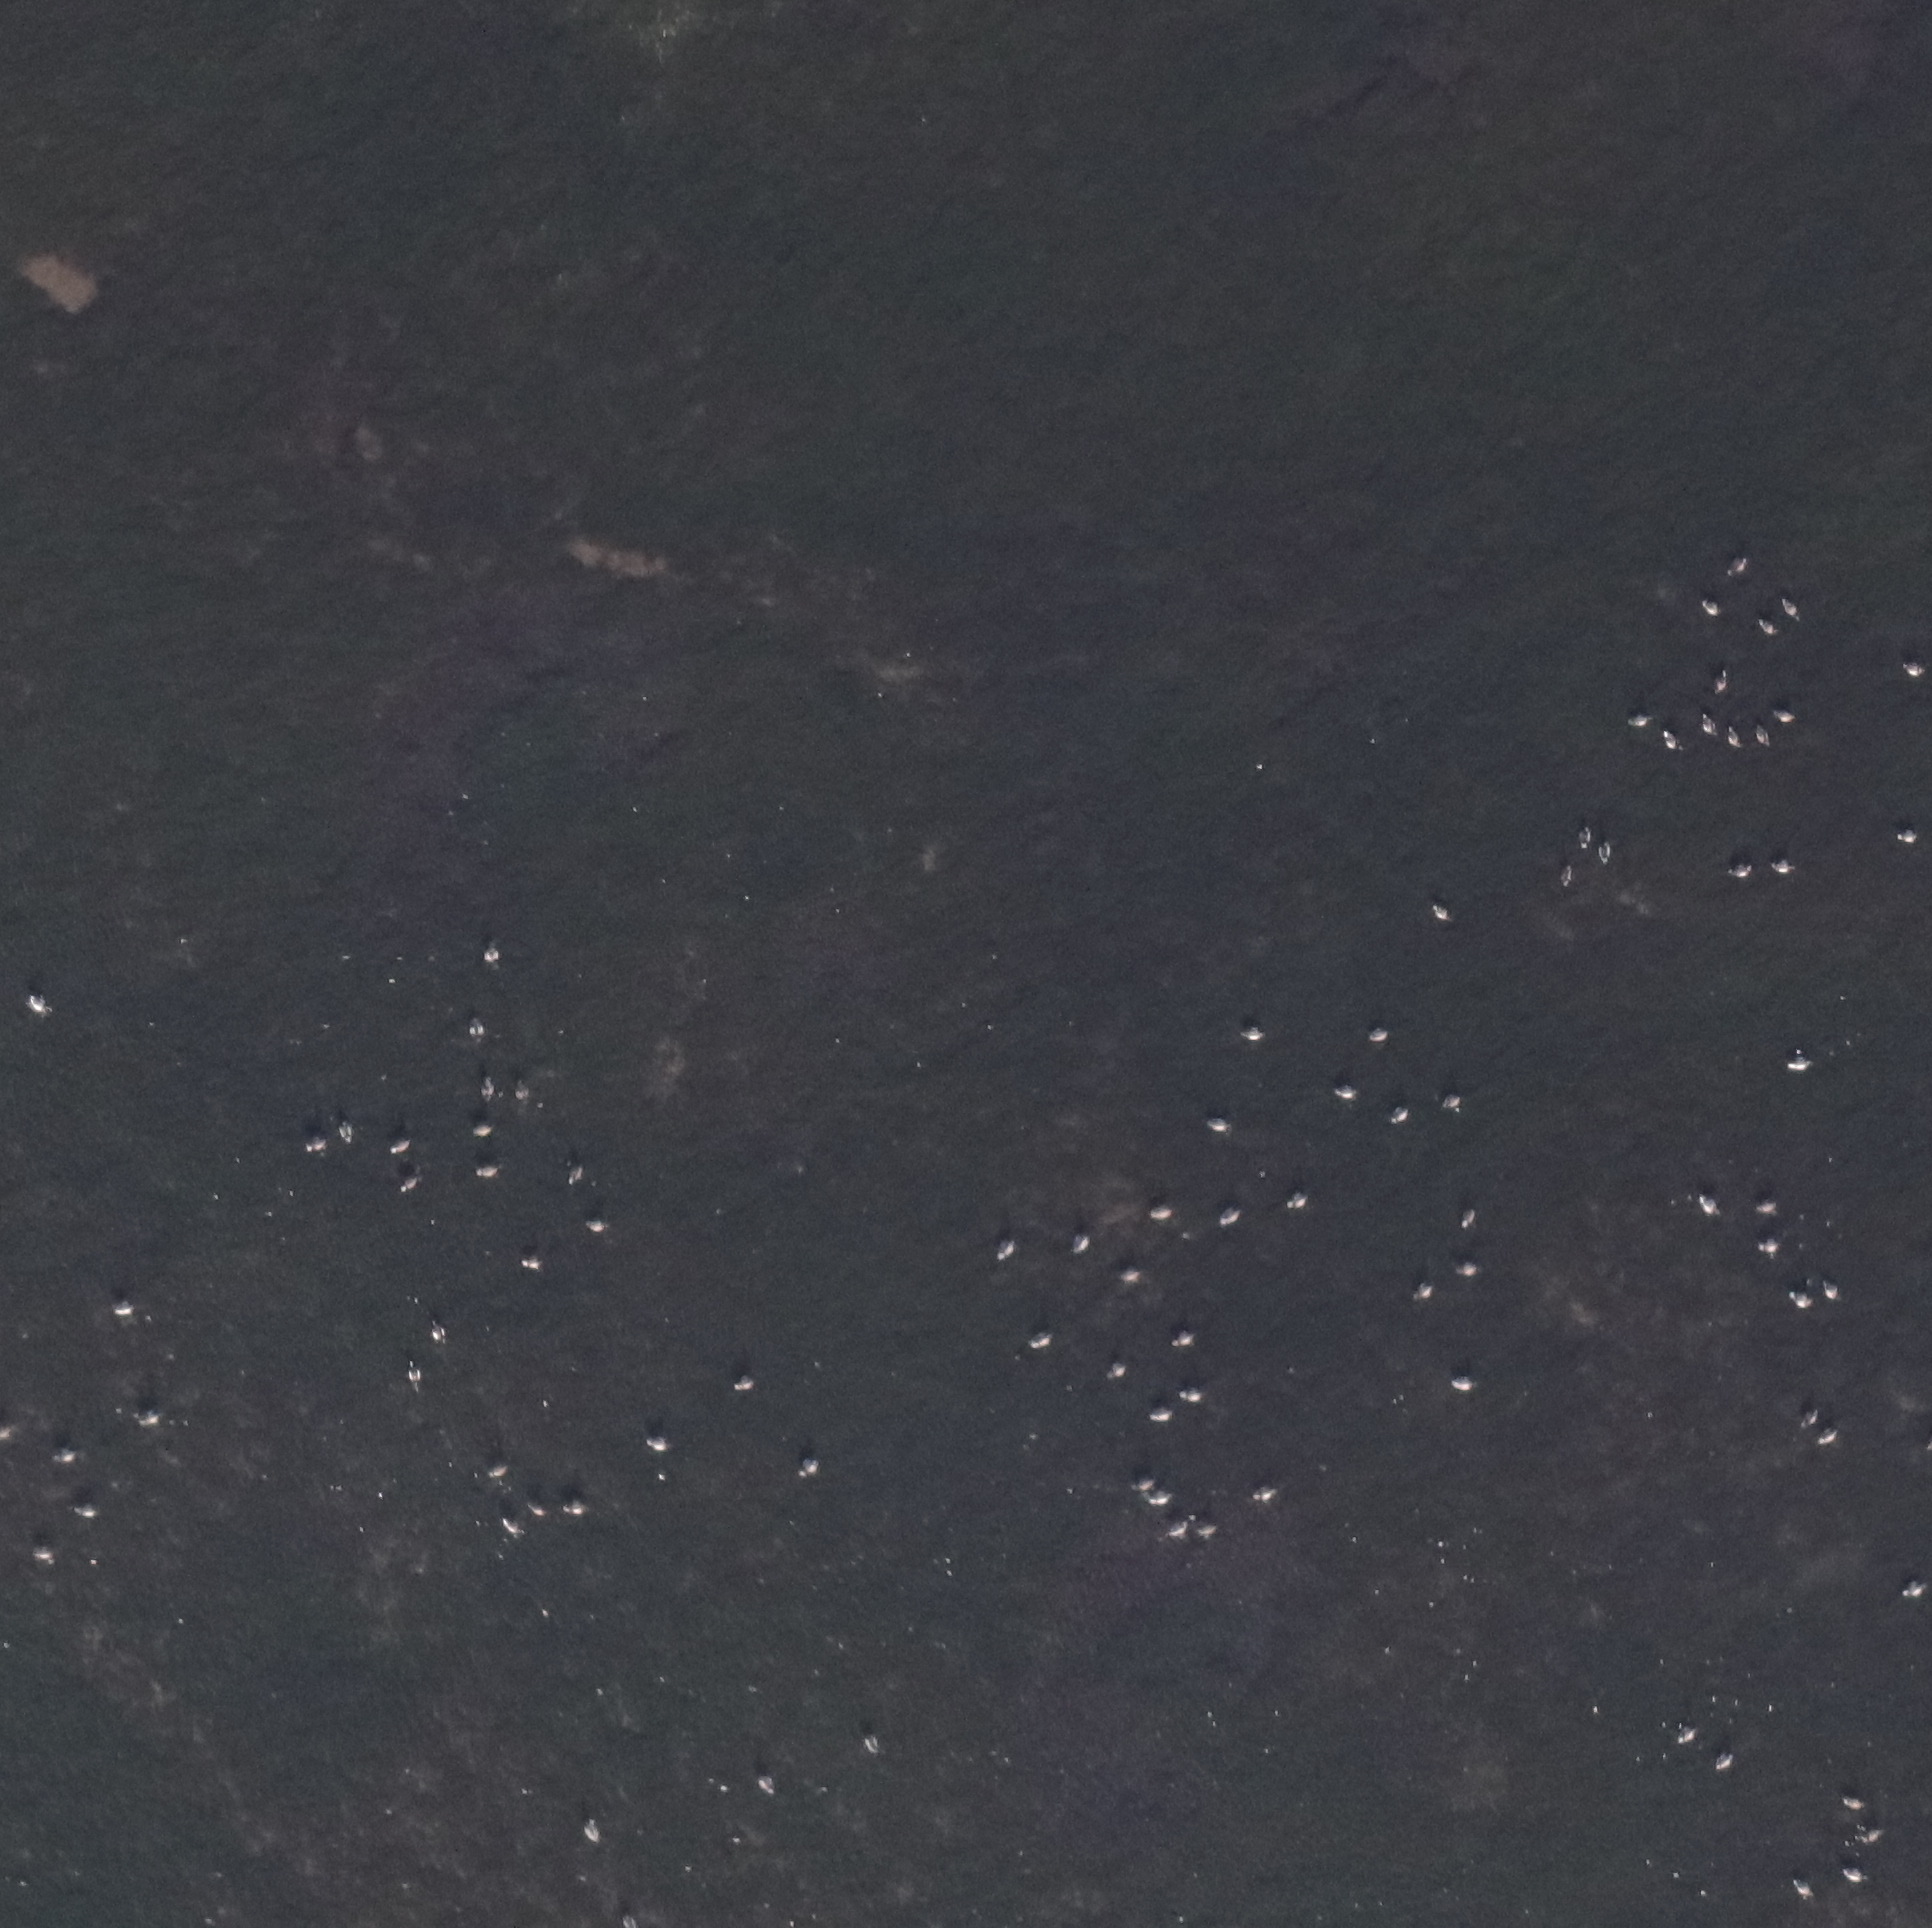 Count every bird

92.